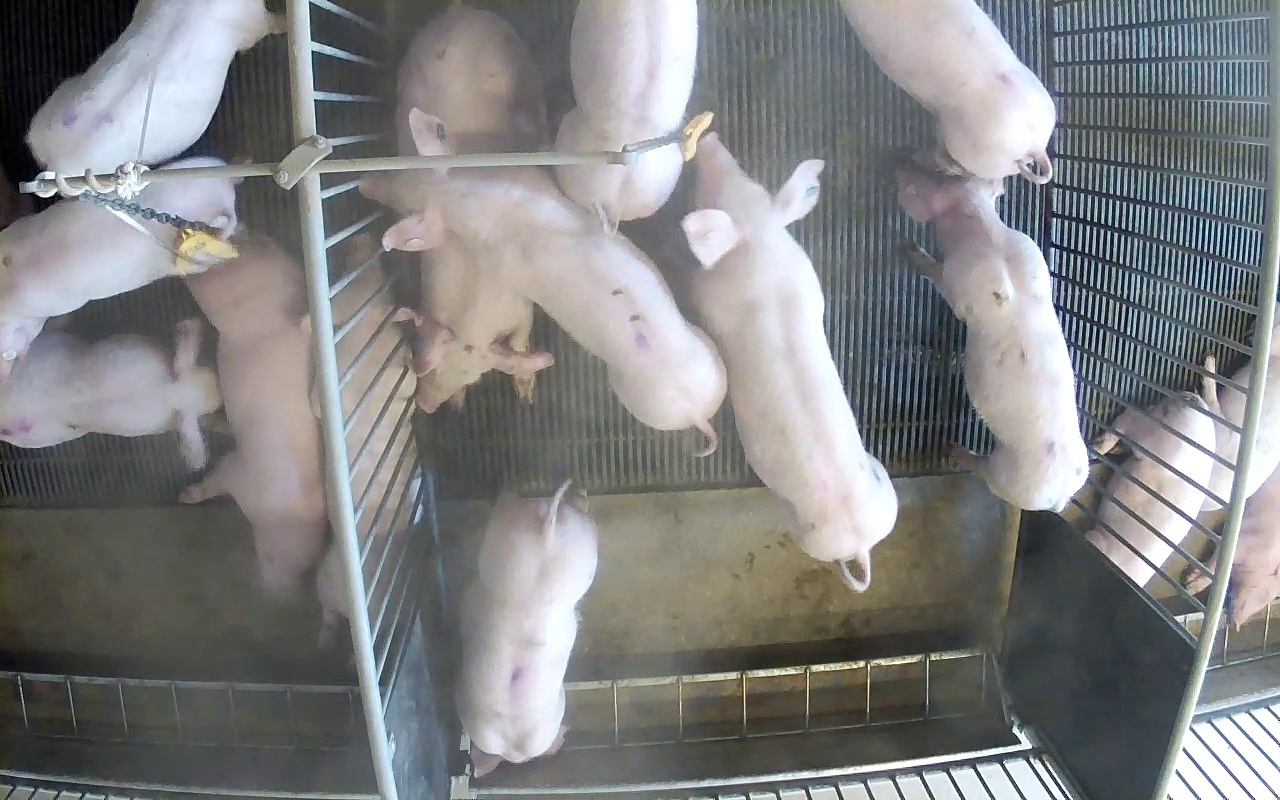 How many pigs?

15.